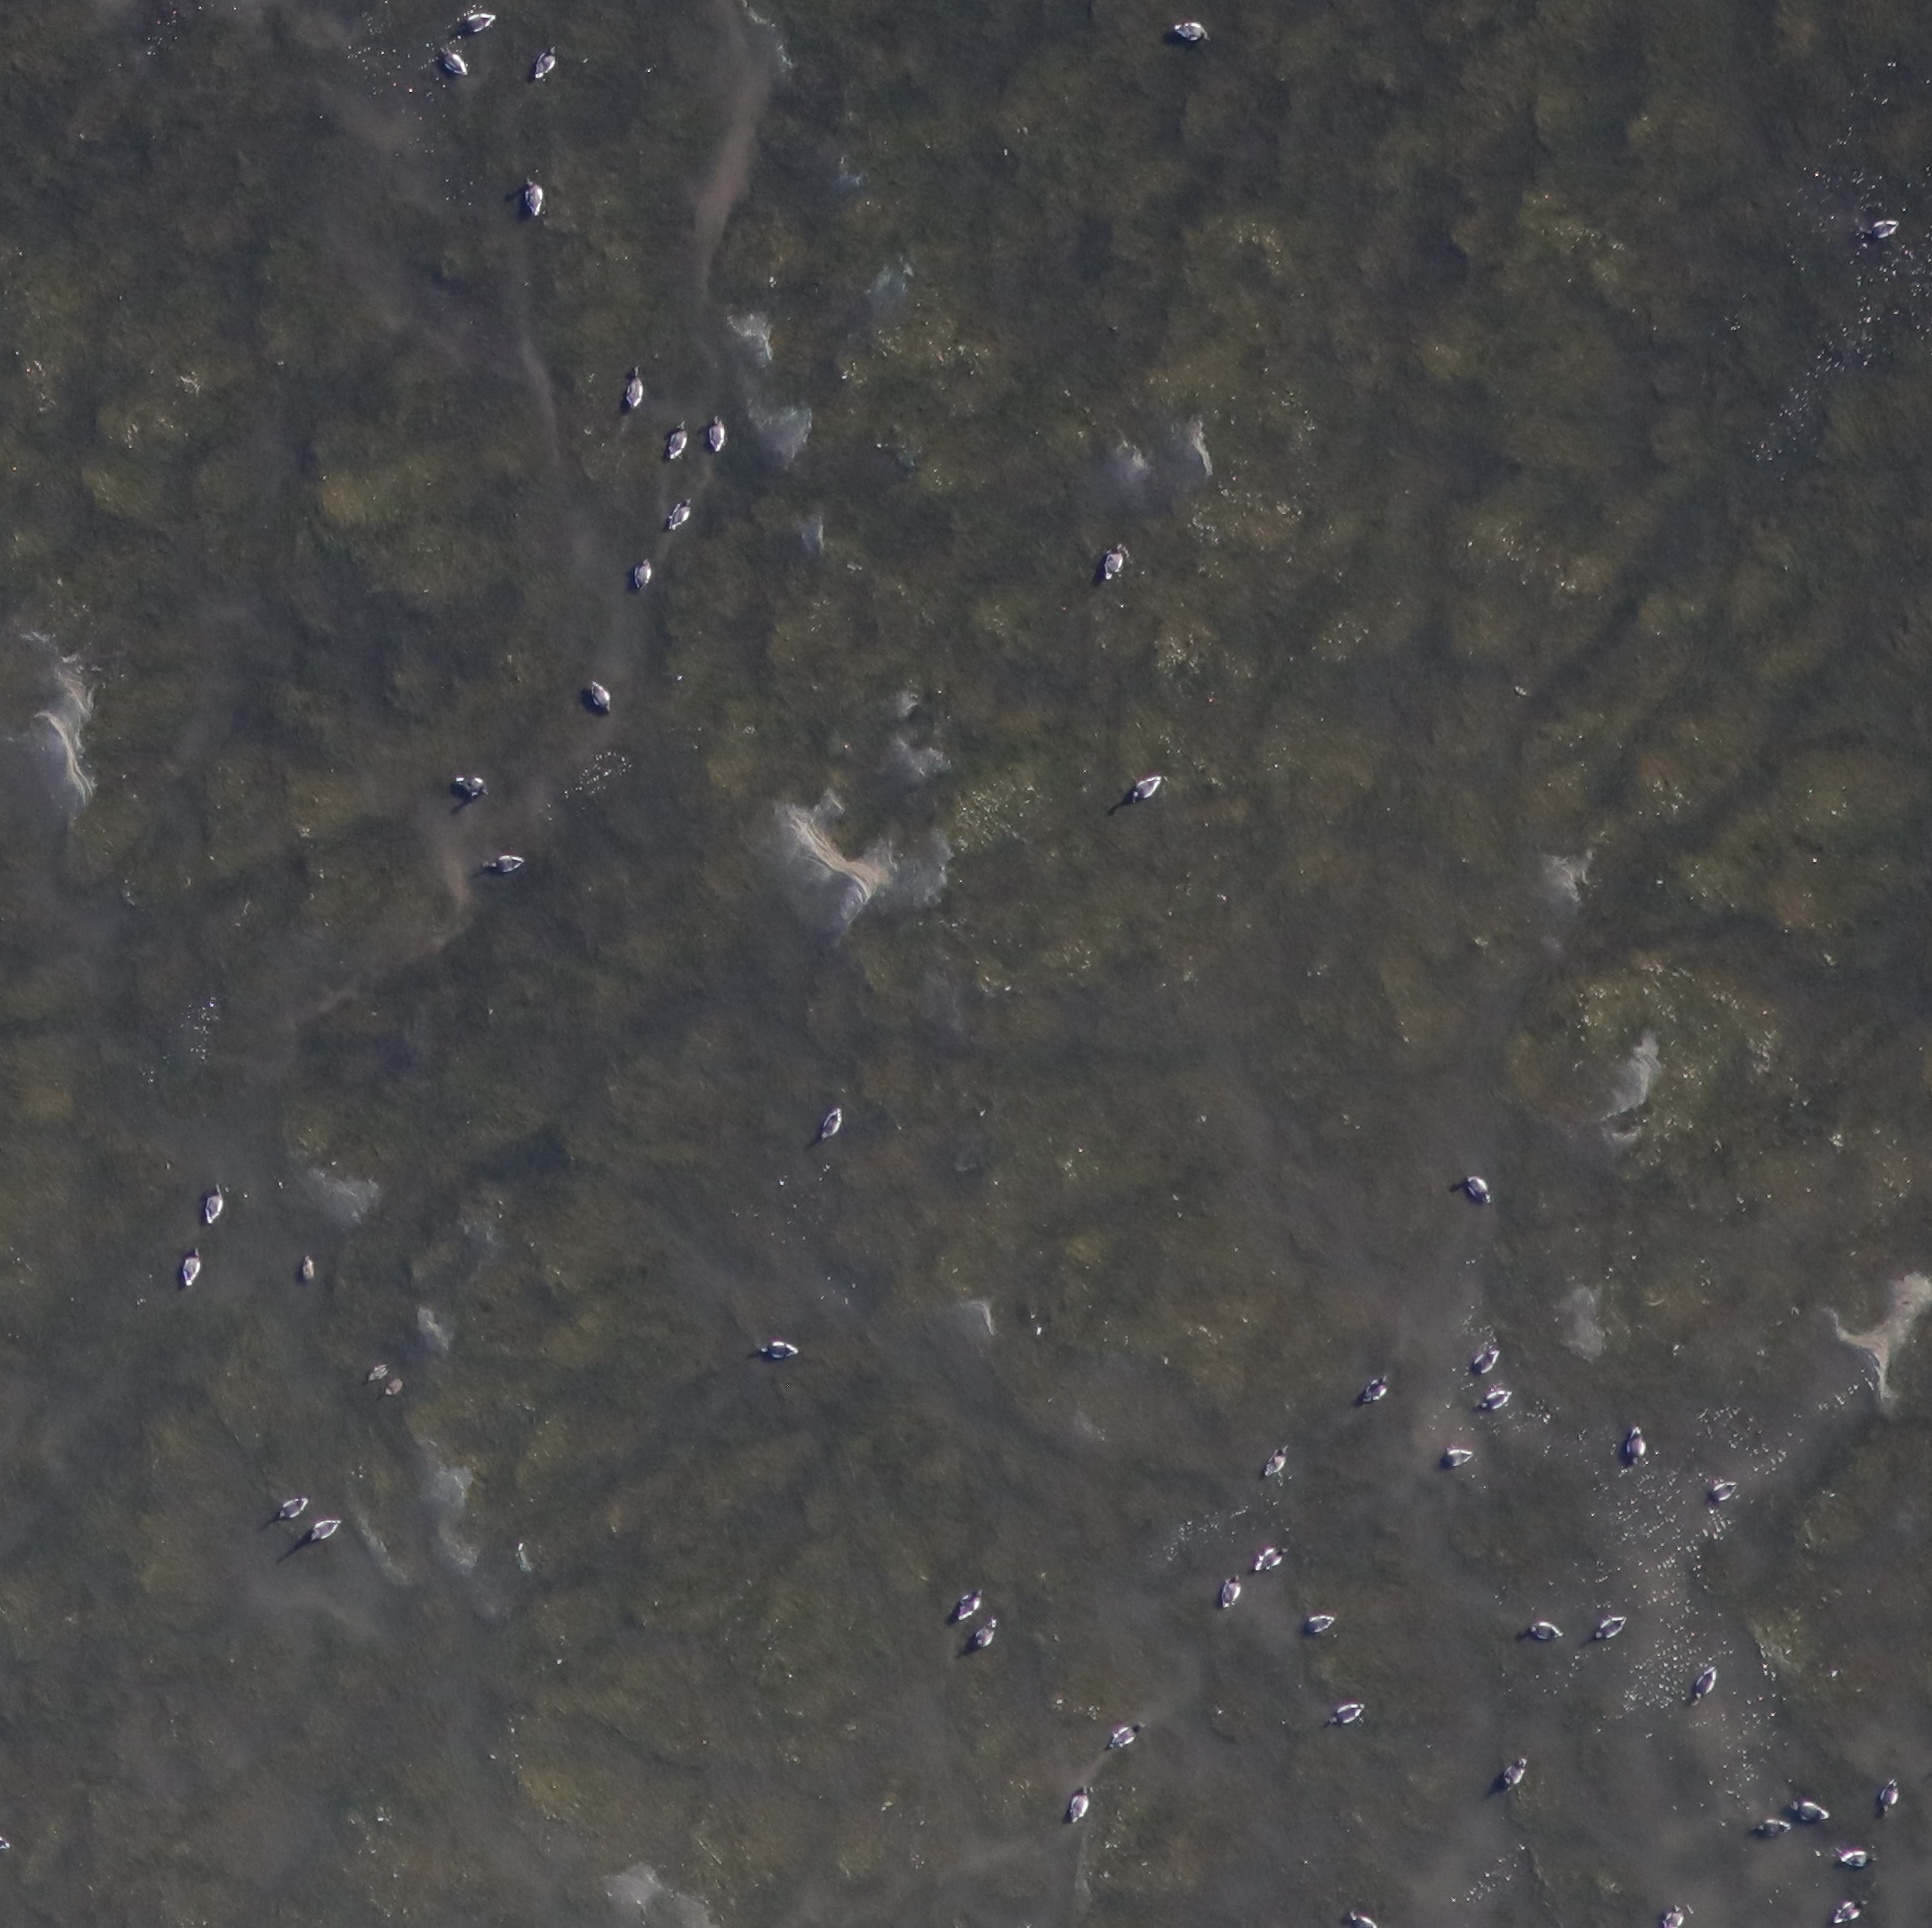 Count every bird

52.